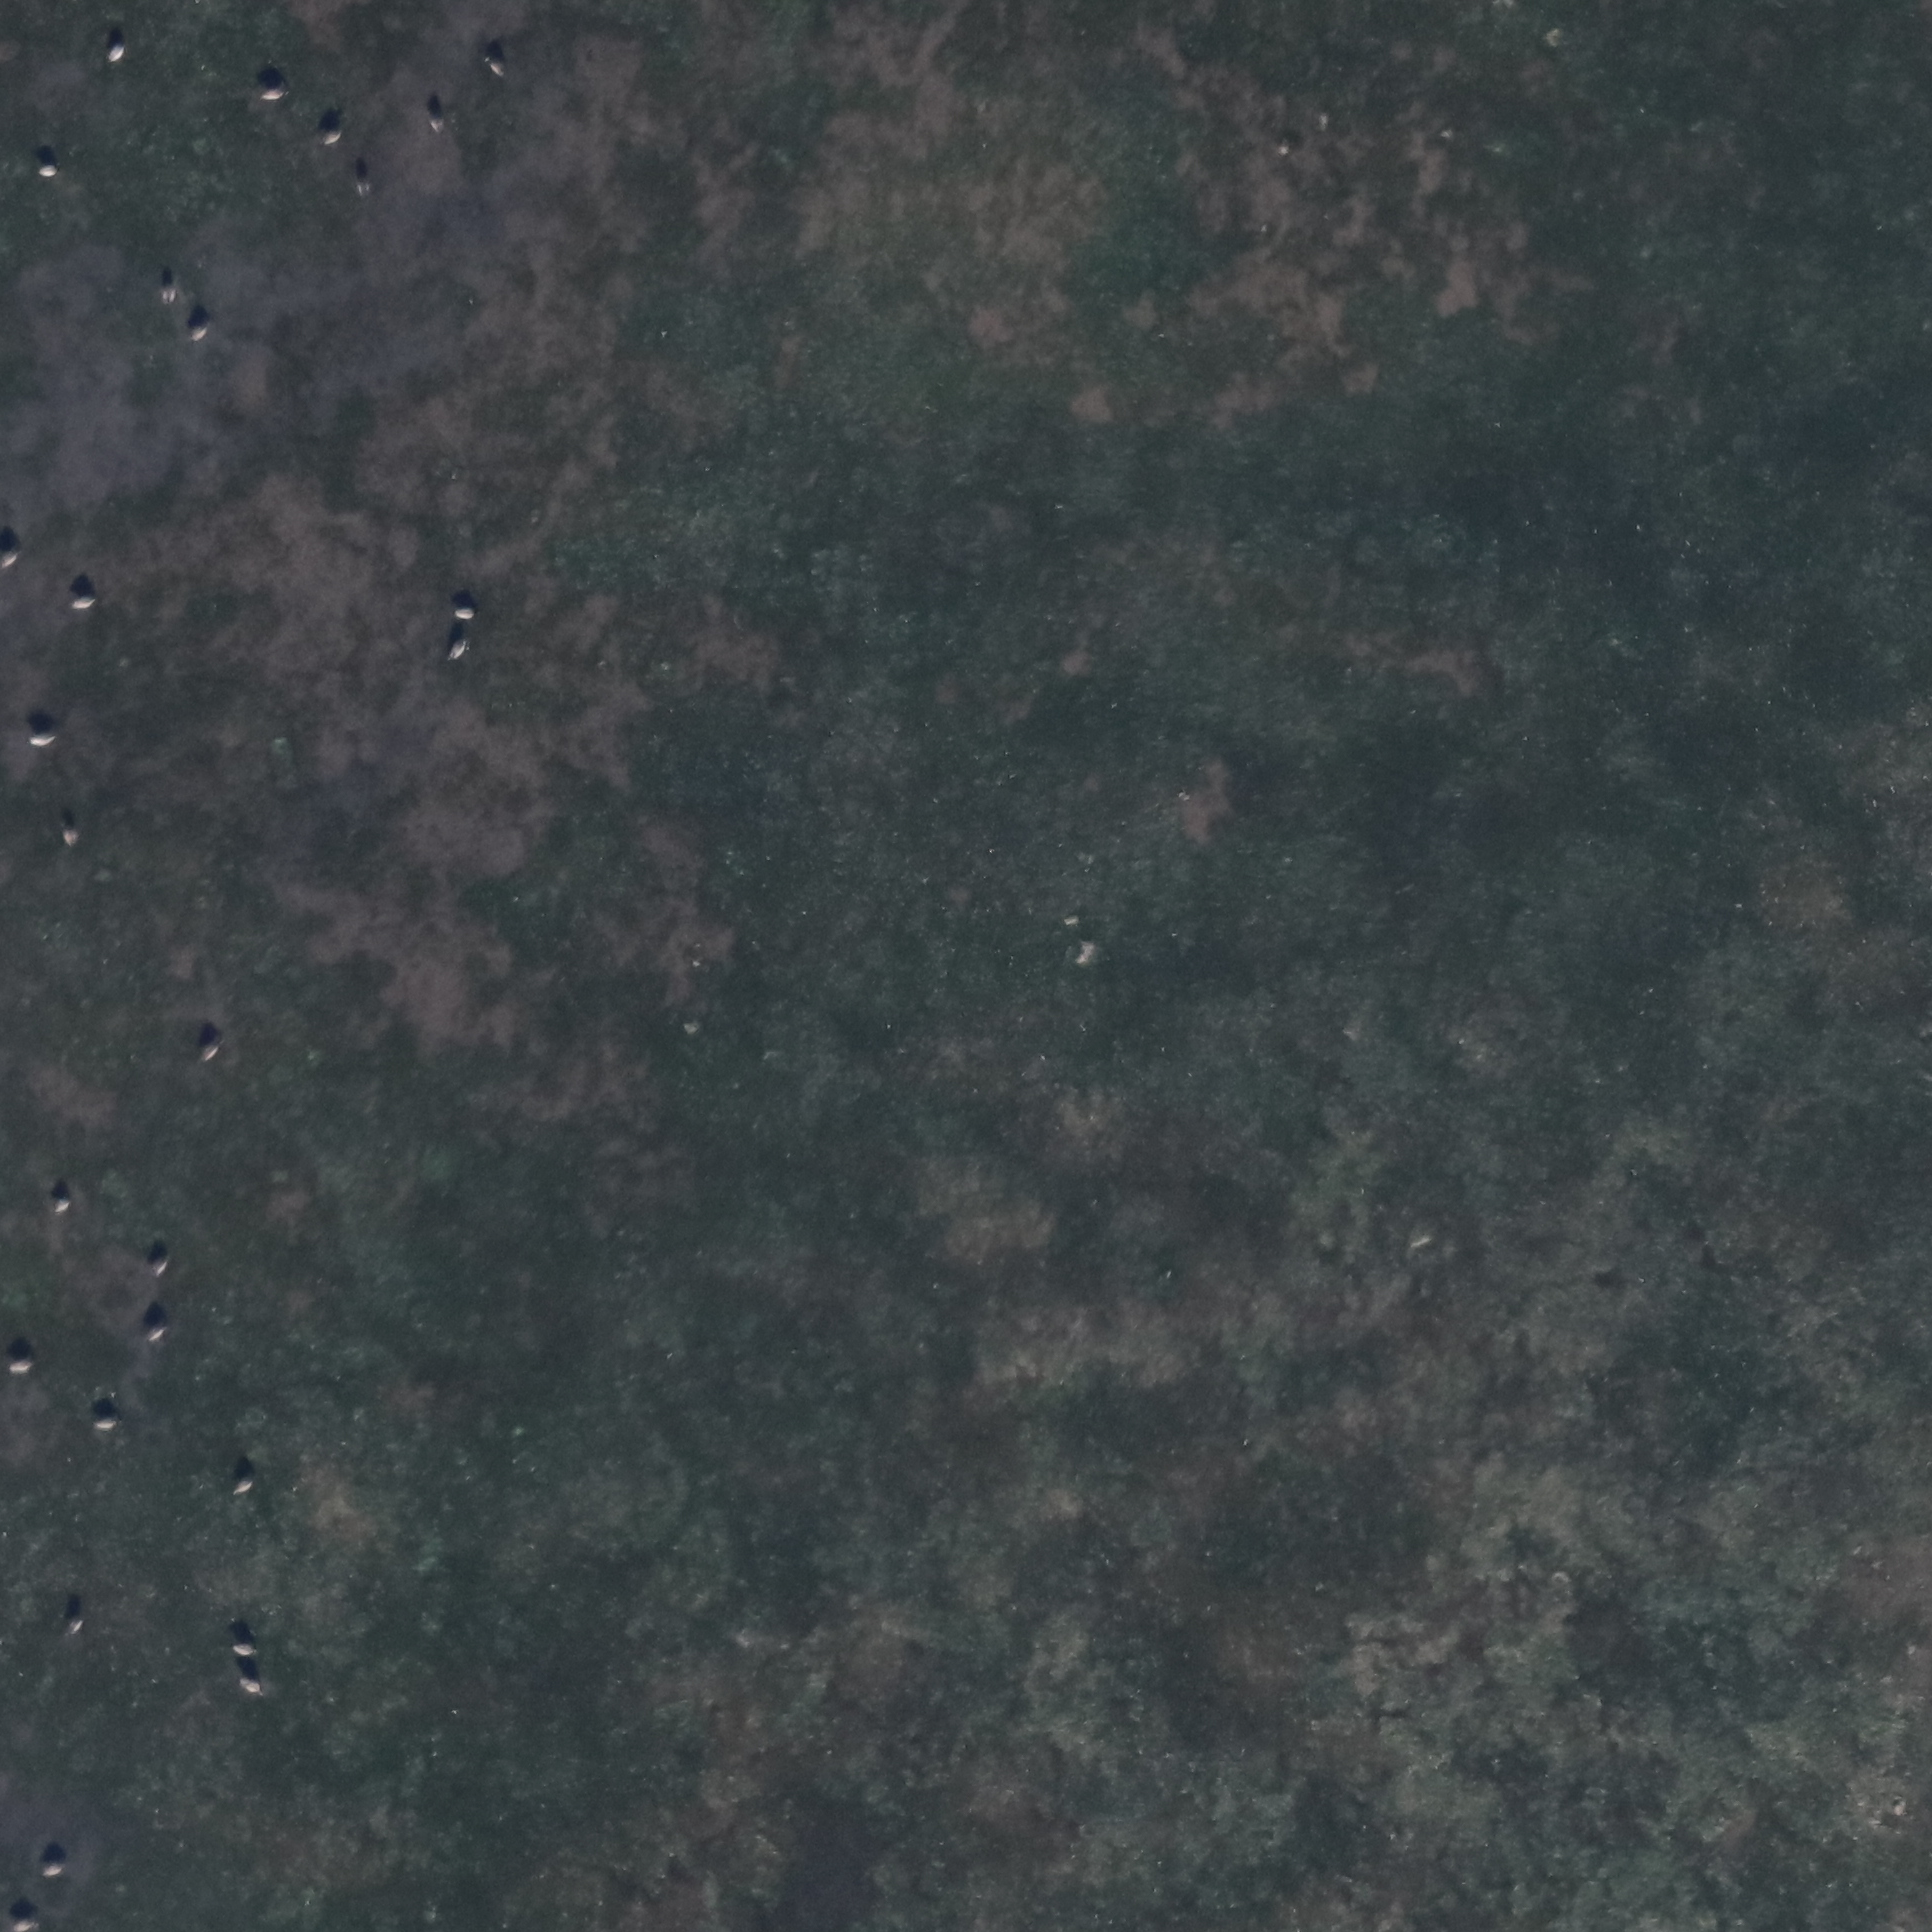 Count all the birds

27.